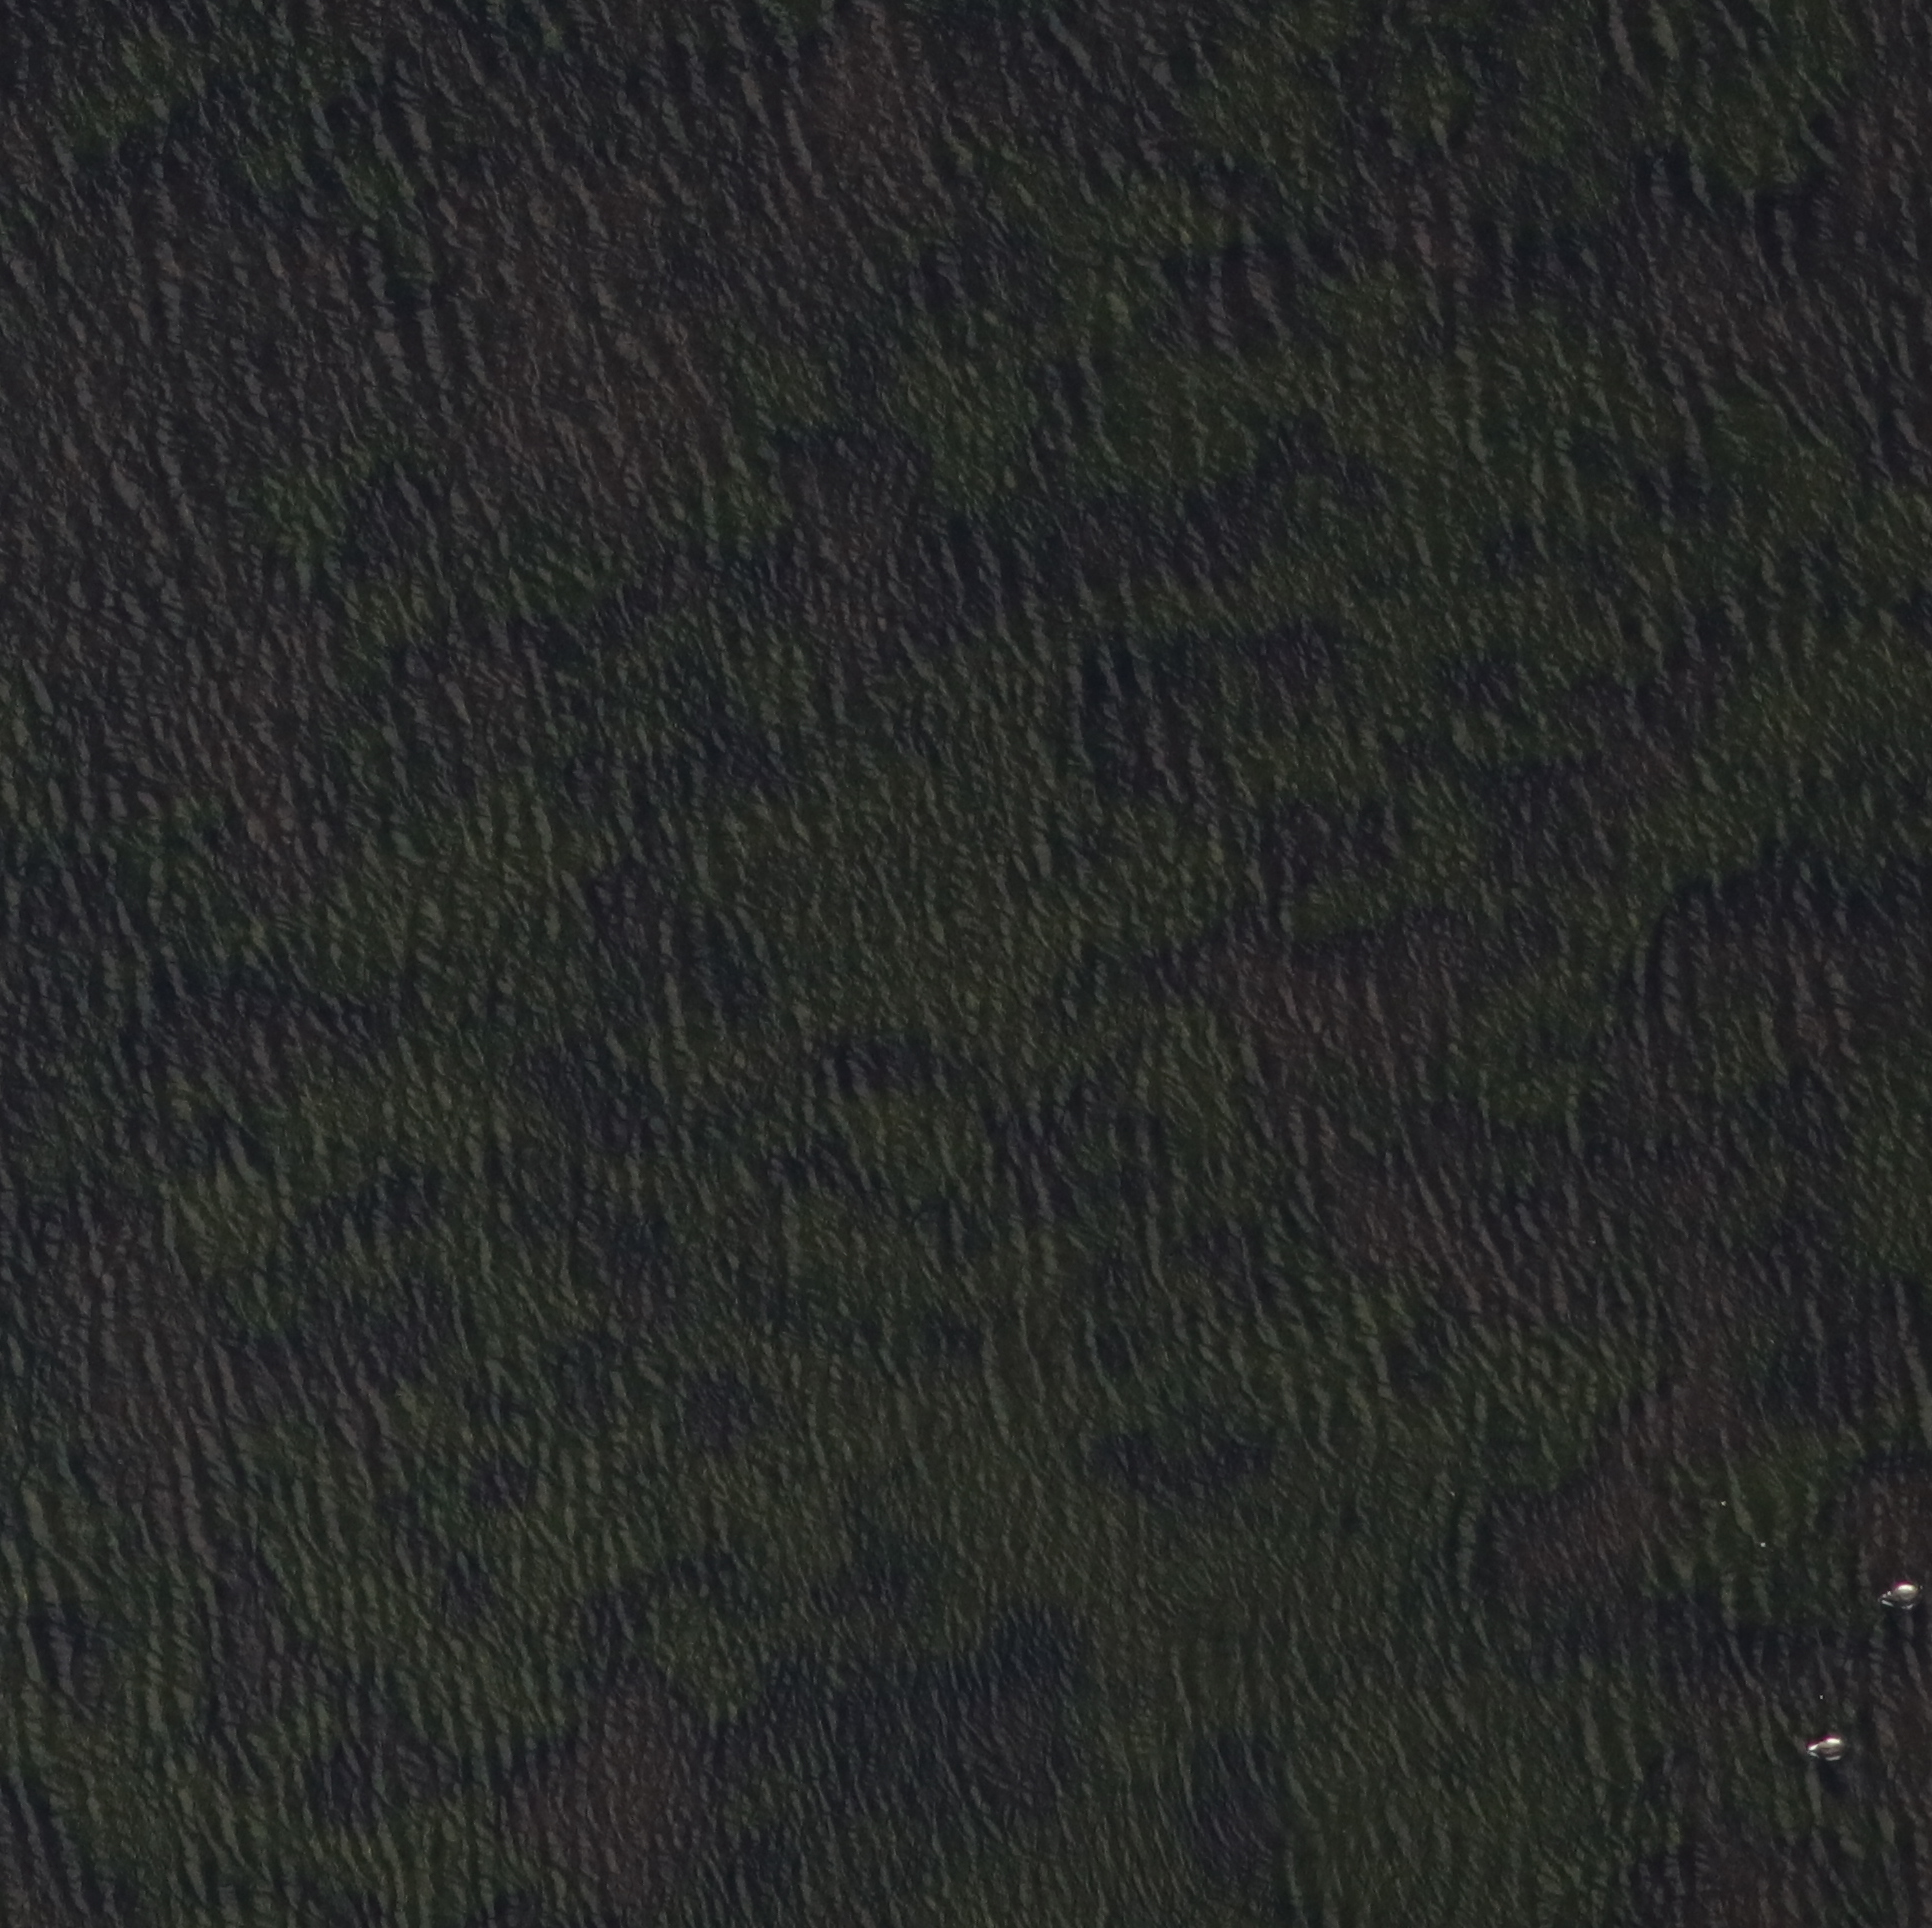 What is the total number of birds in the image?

2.